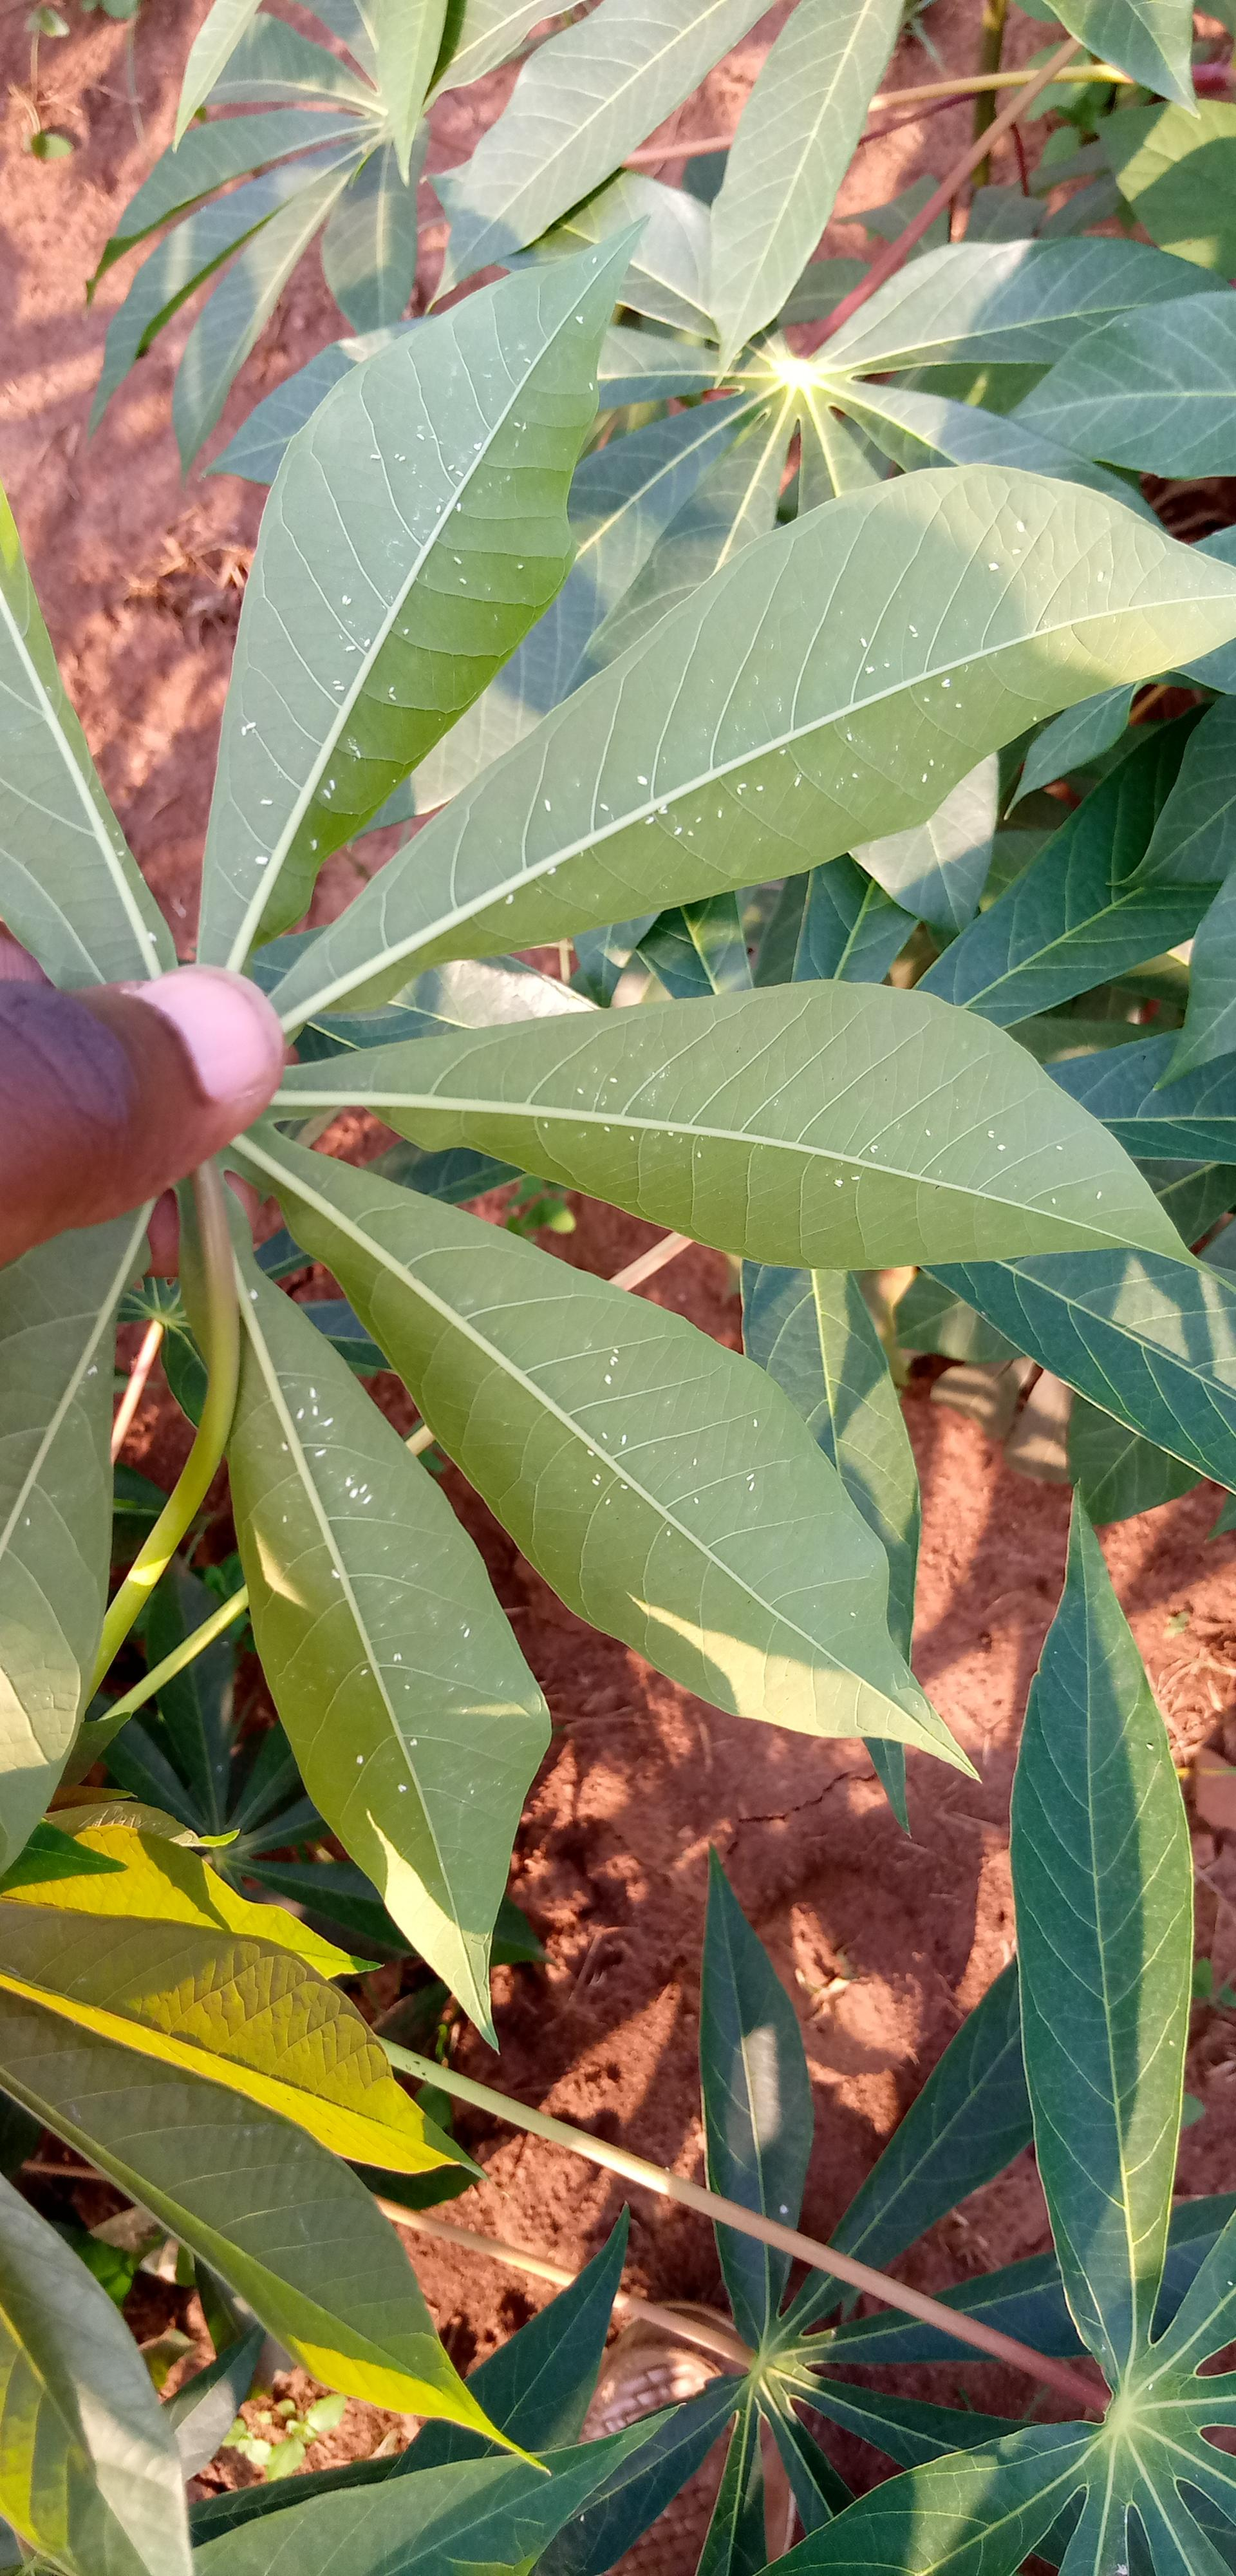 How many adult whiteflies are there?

138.